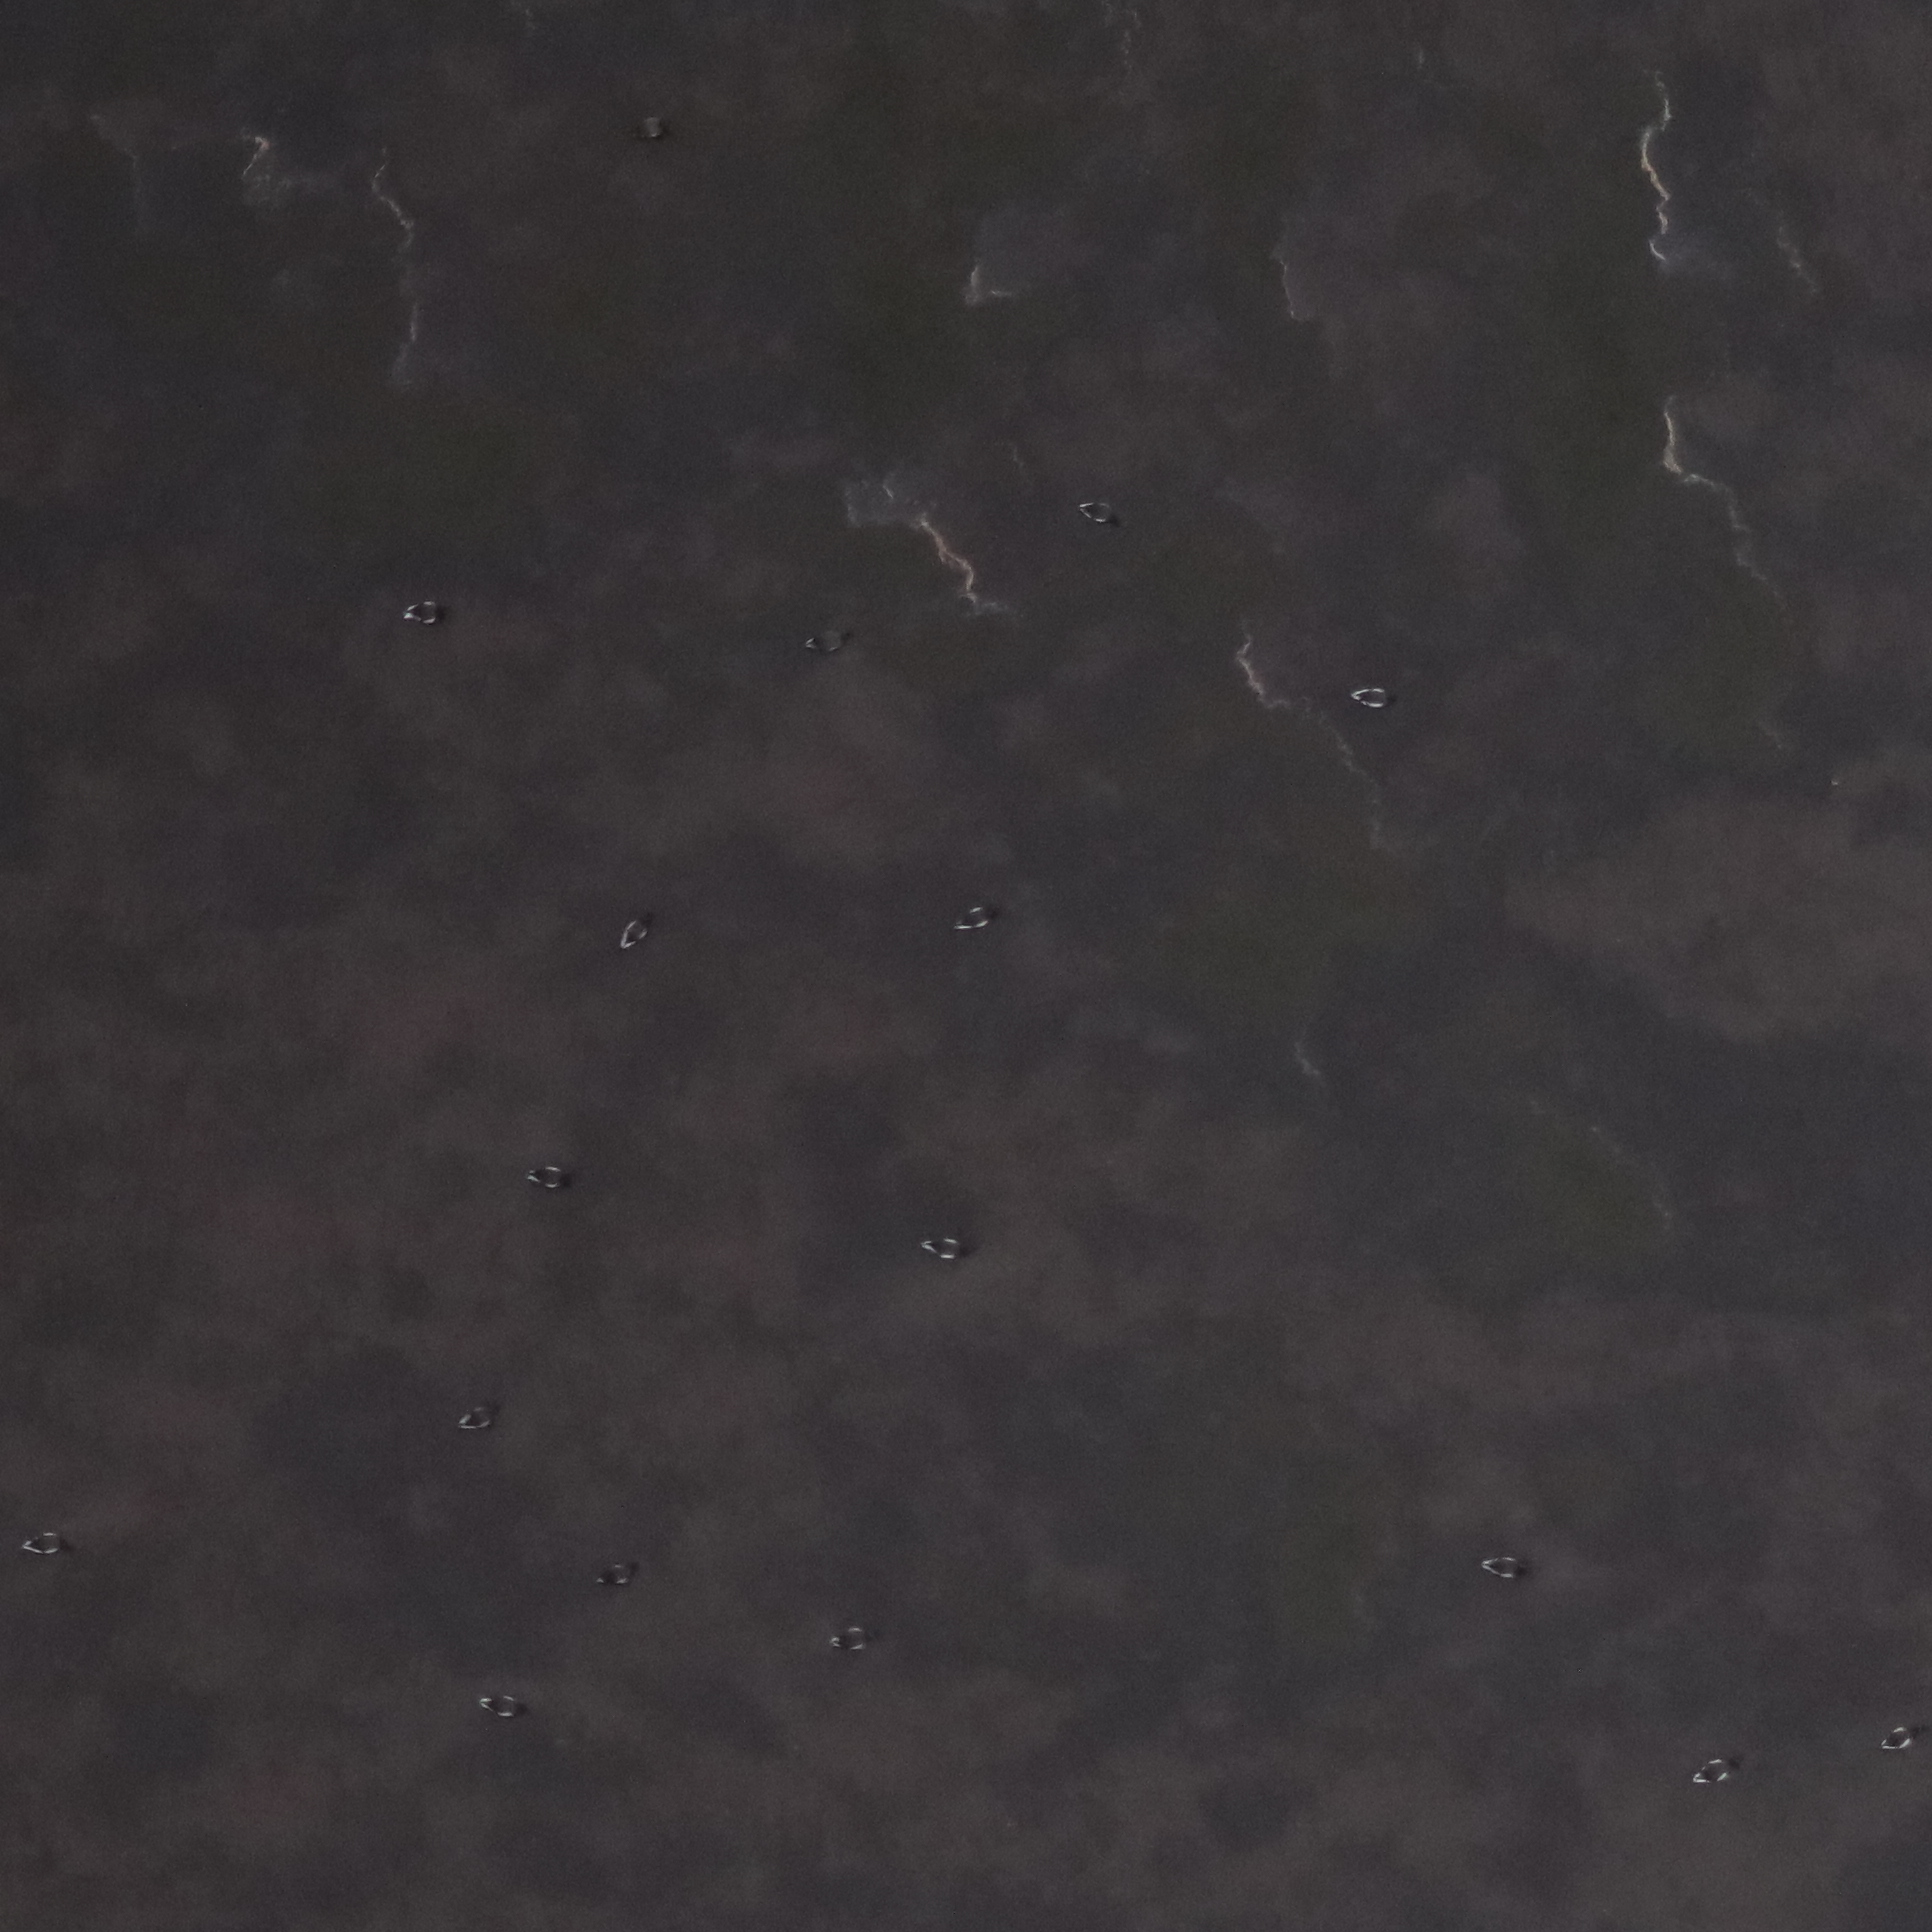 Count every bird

17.